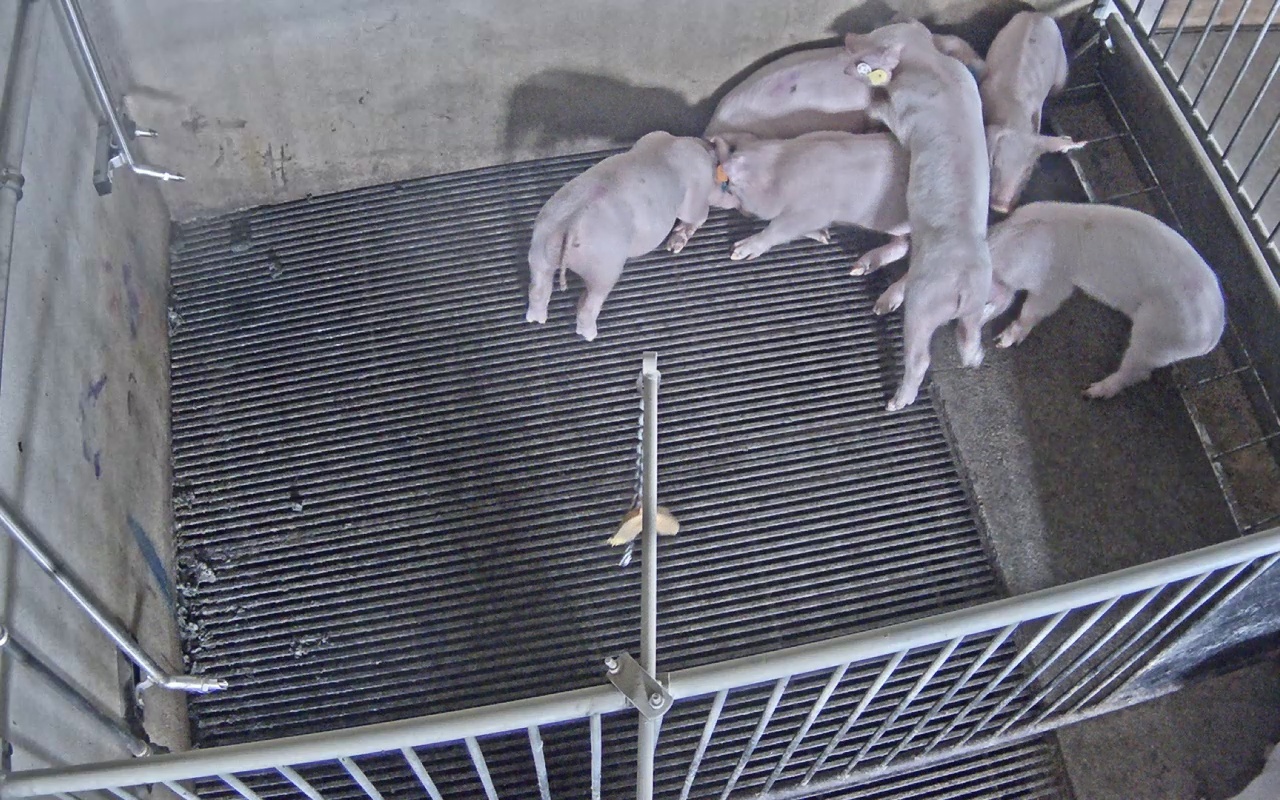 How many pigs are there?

6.